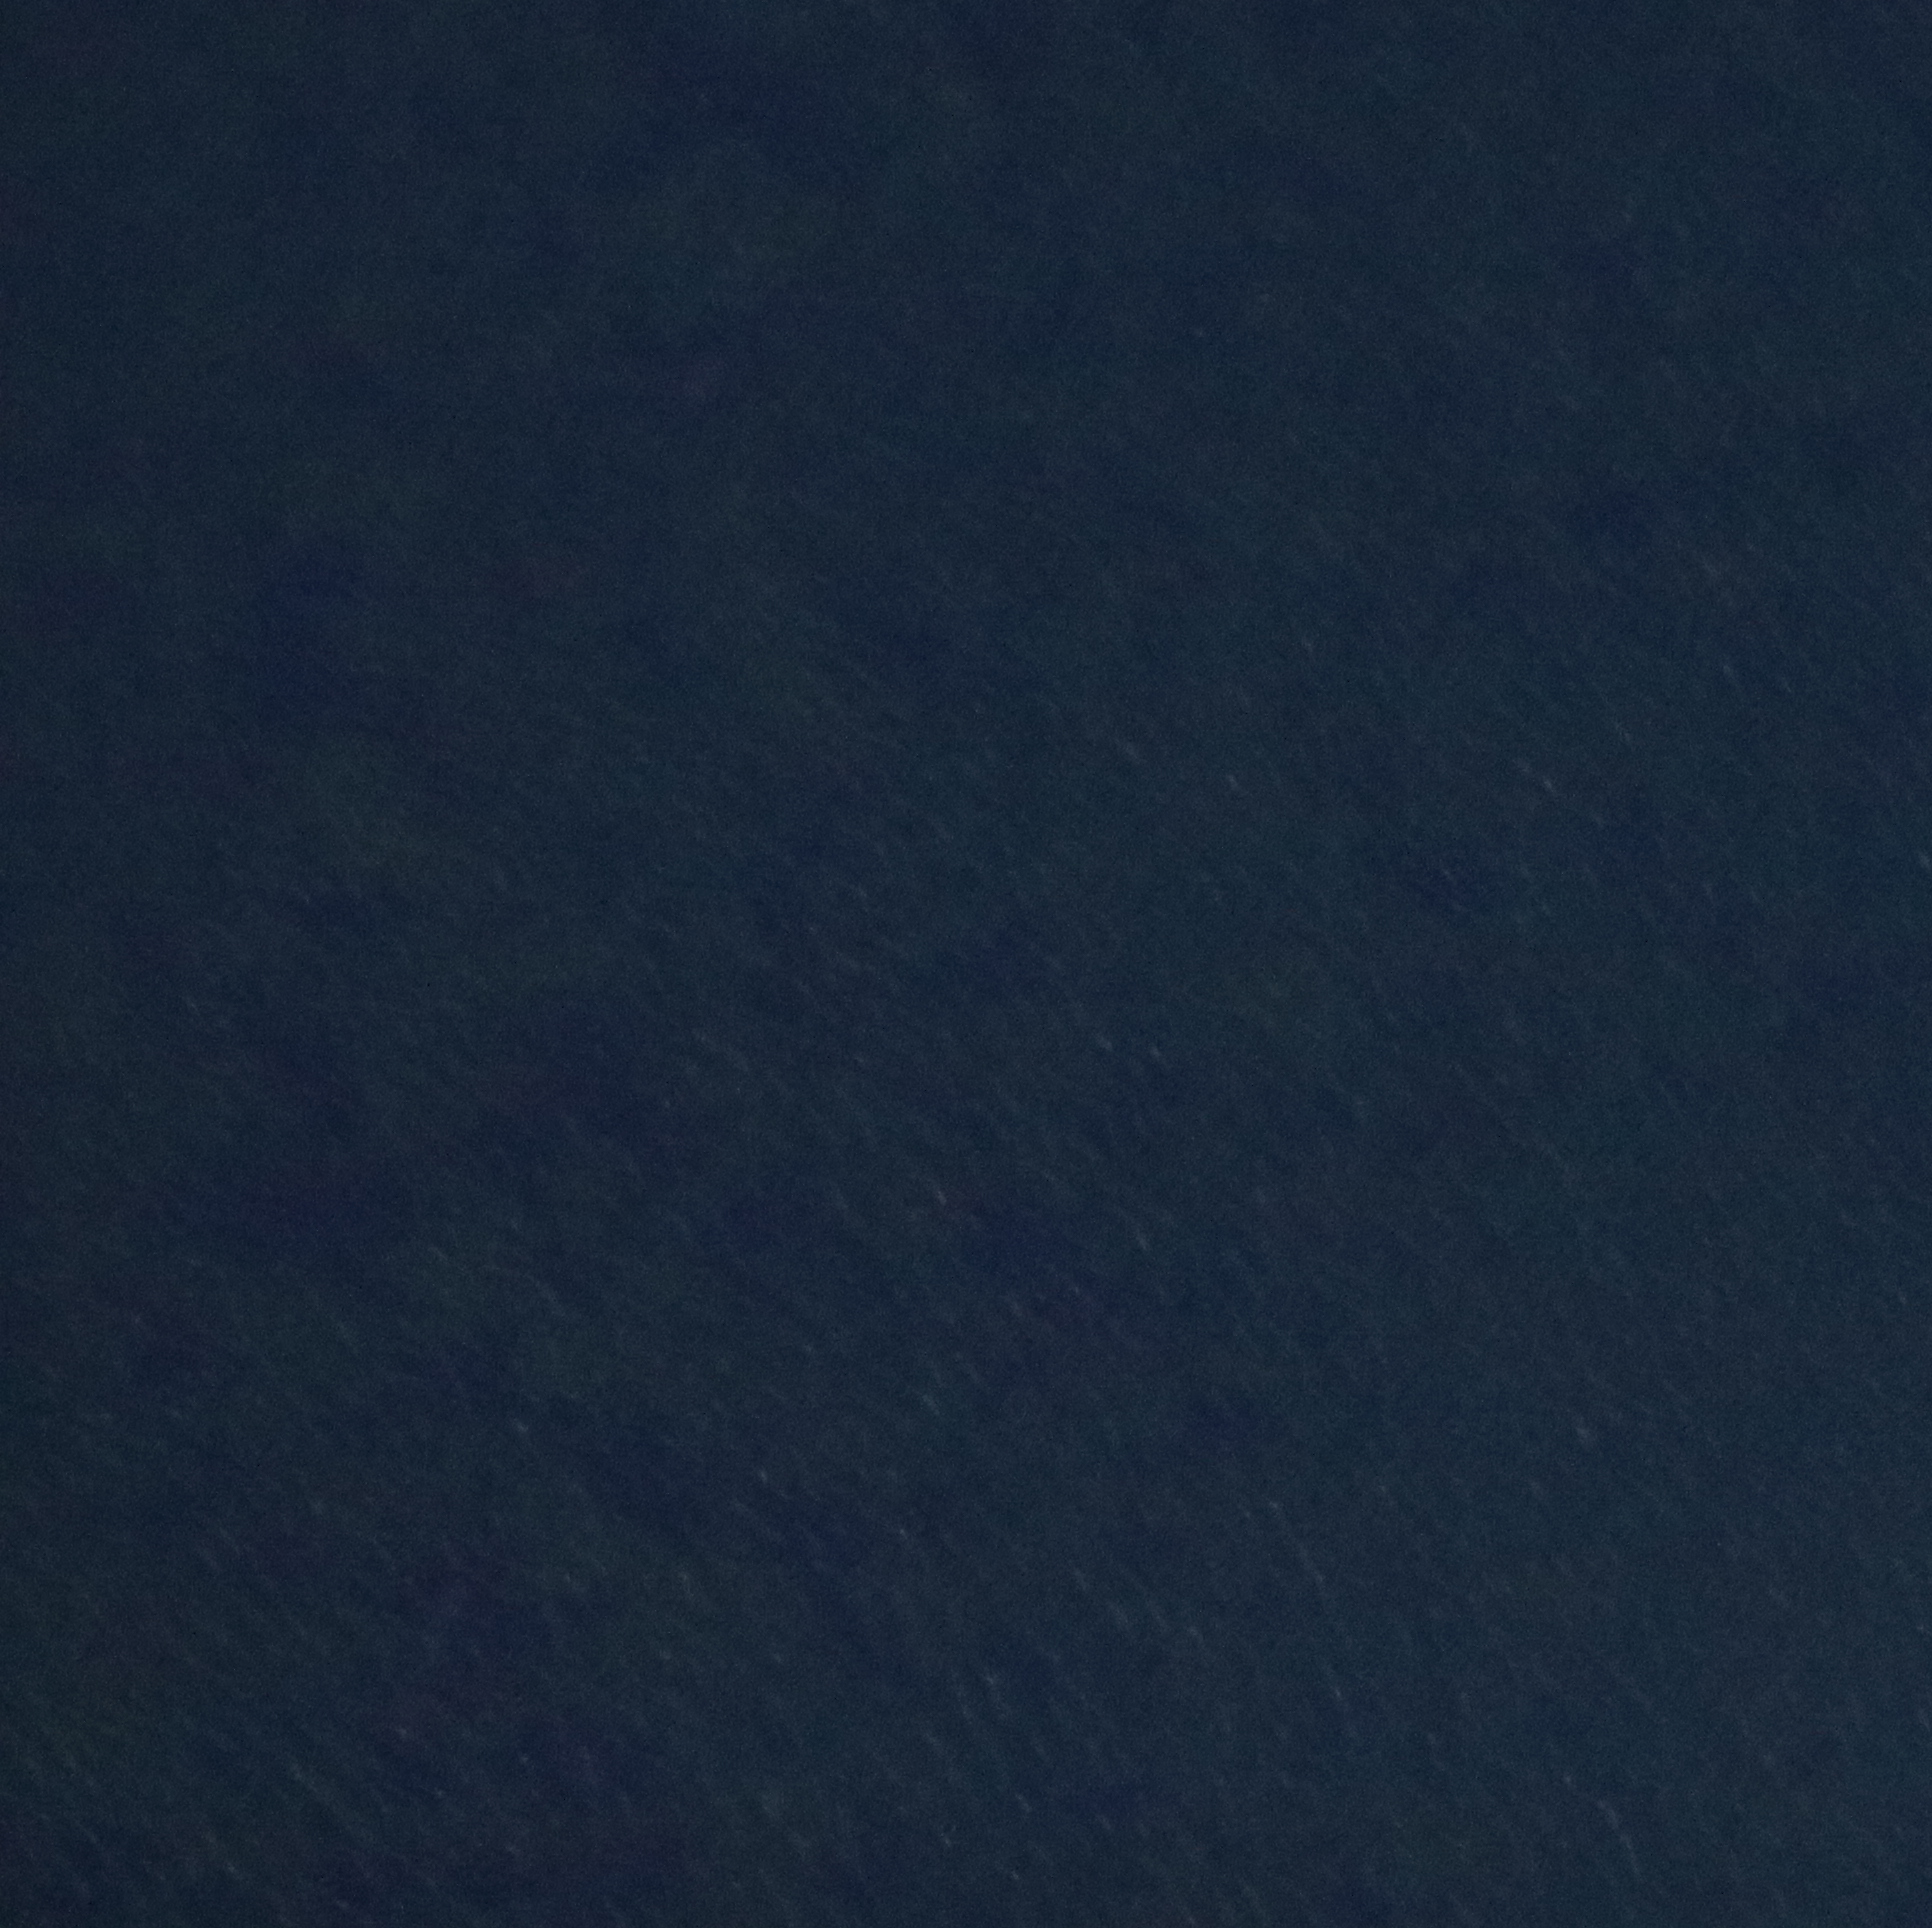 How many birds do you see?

0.